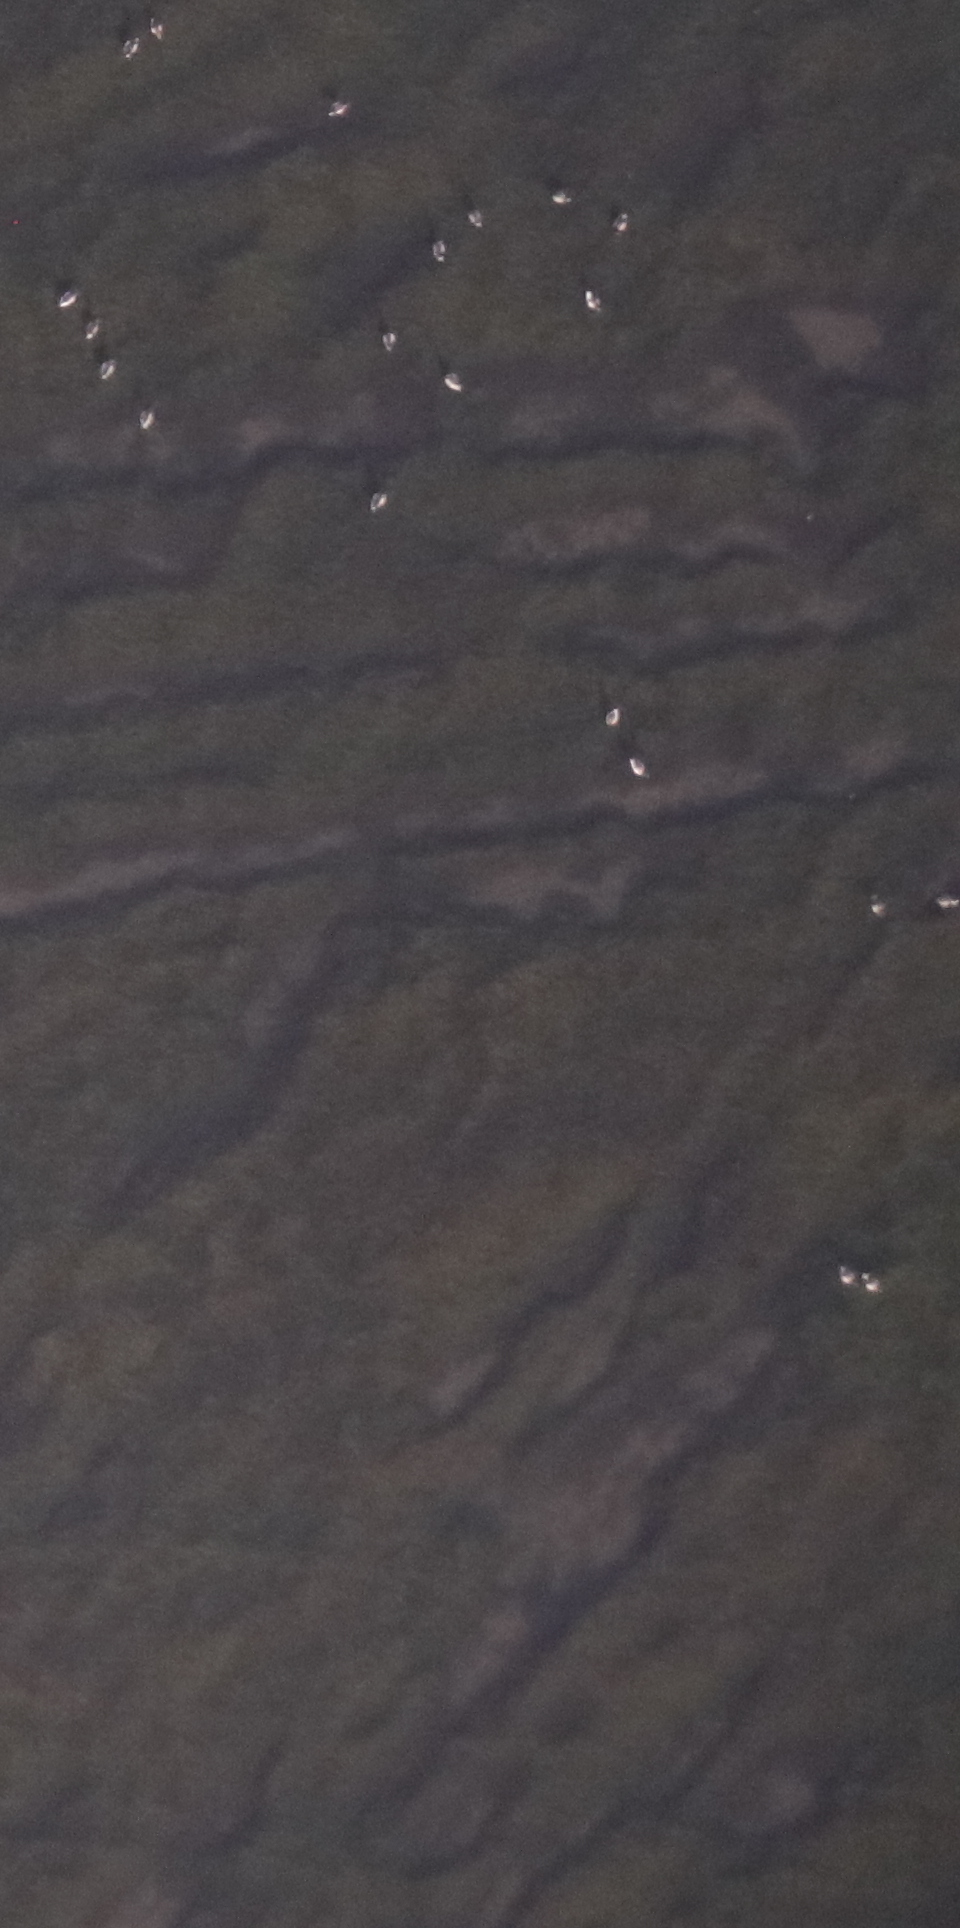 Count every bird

21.